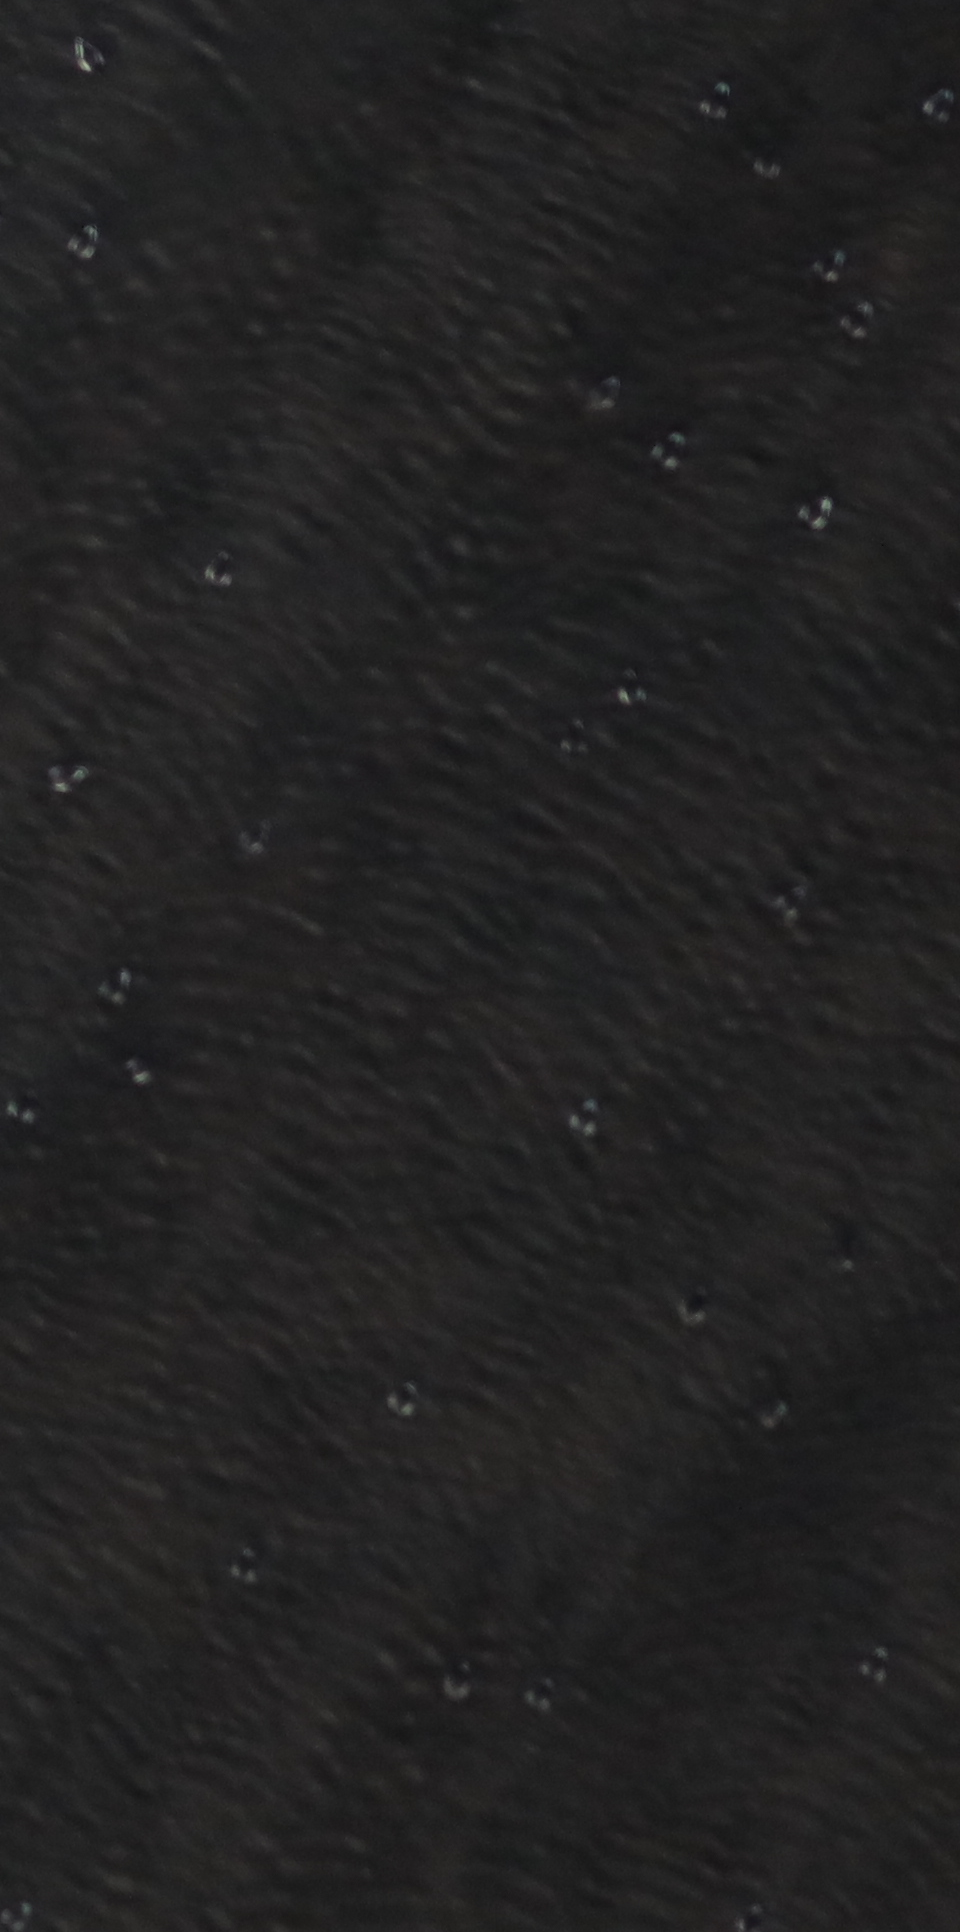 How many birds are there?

29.